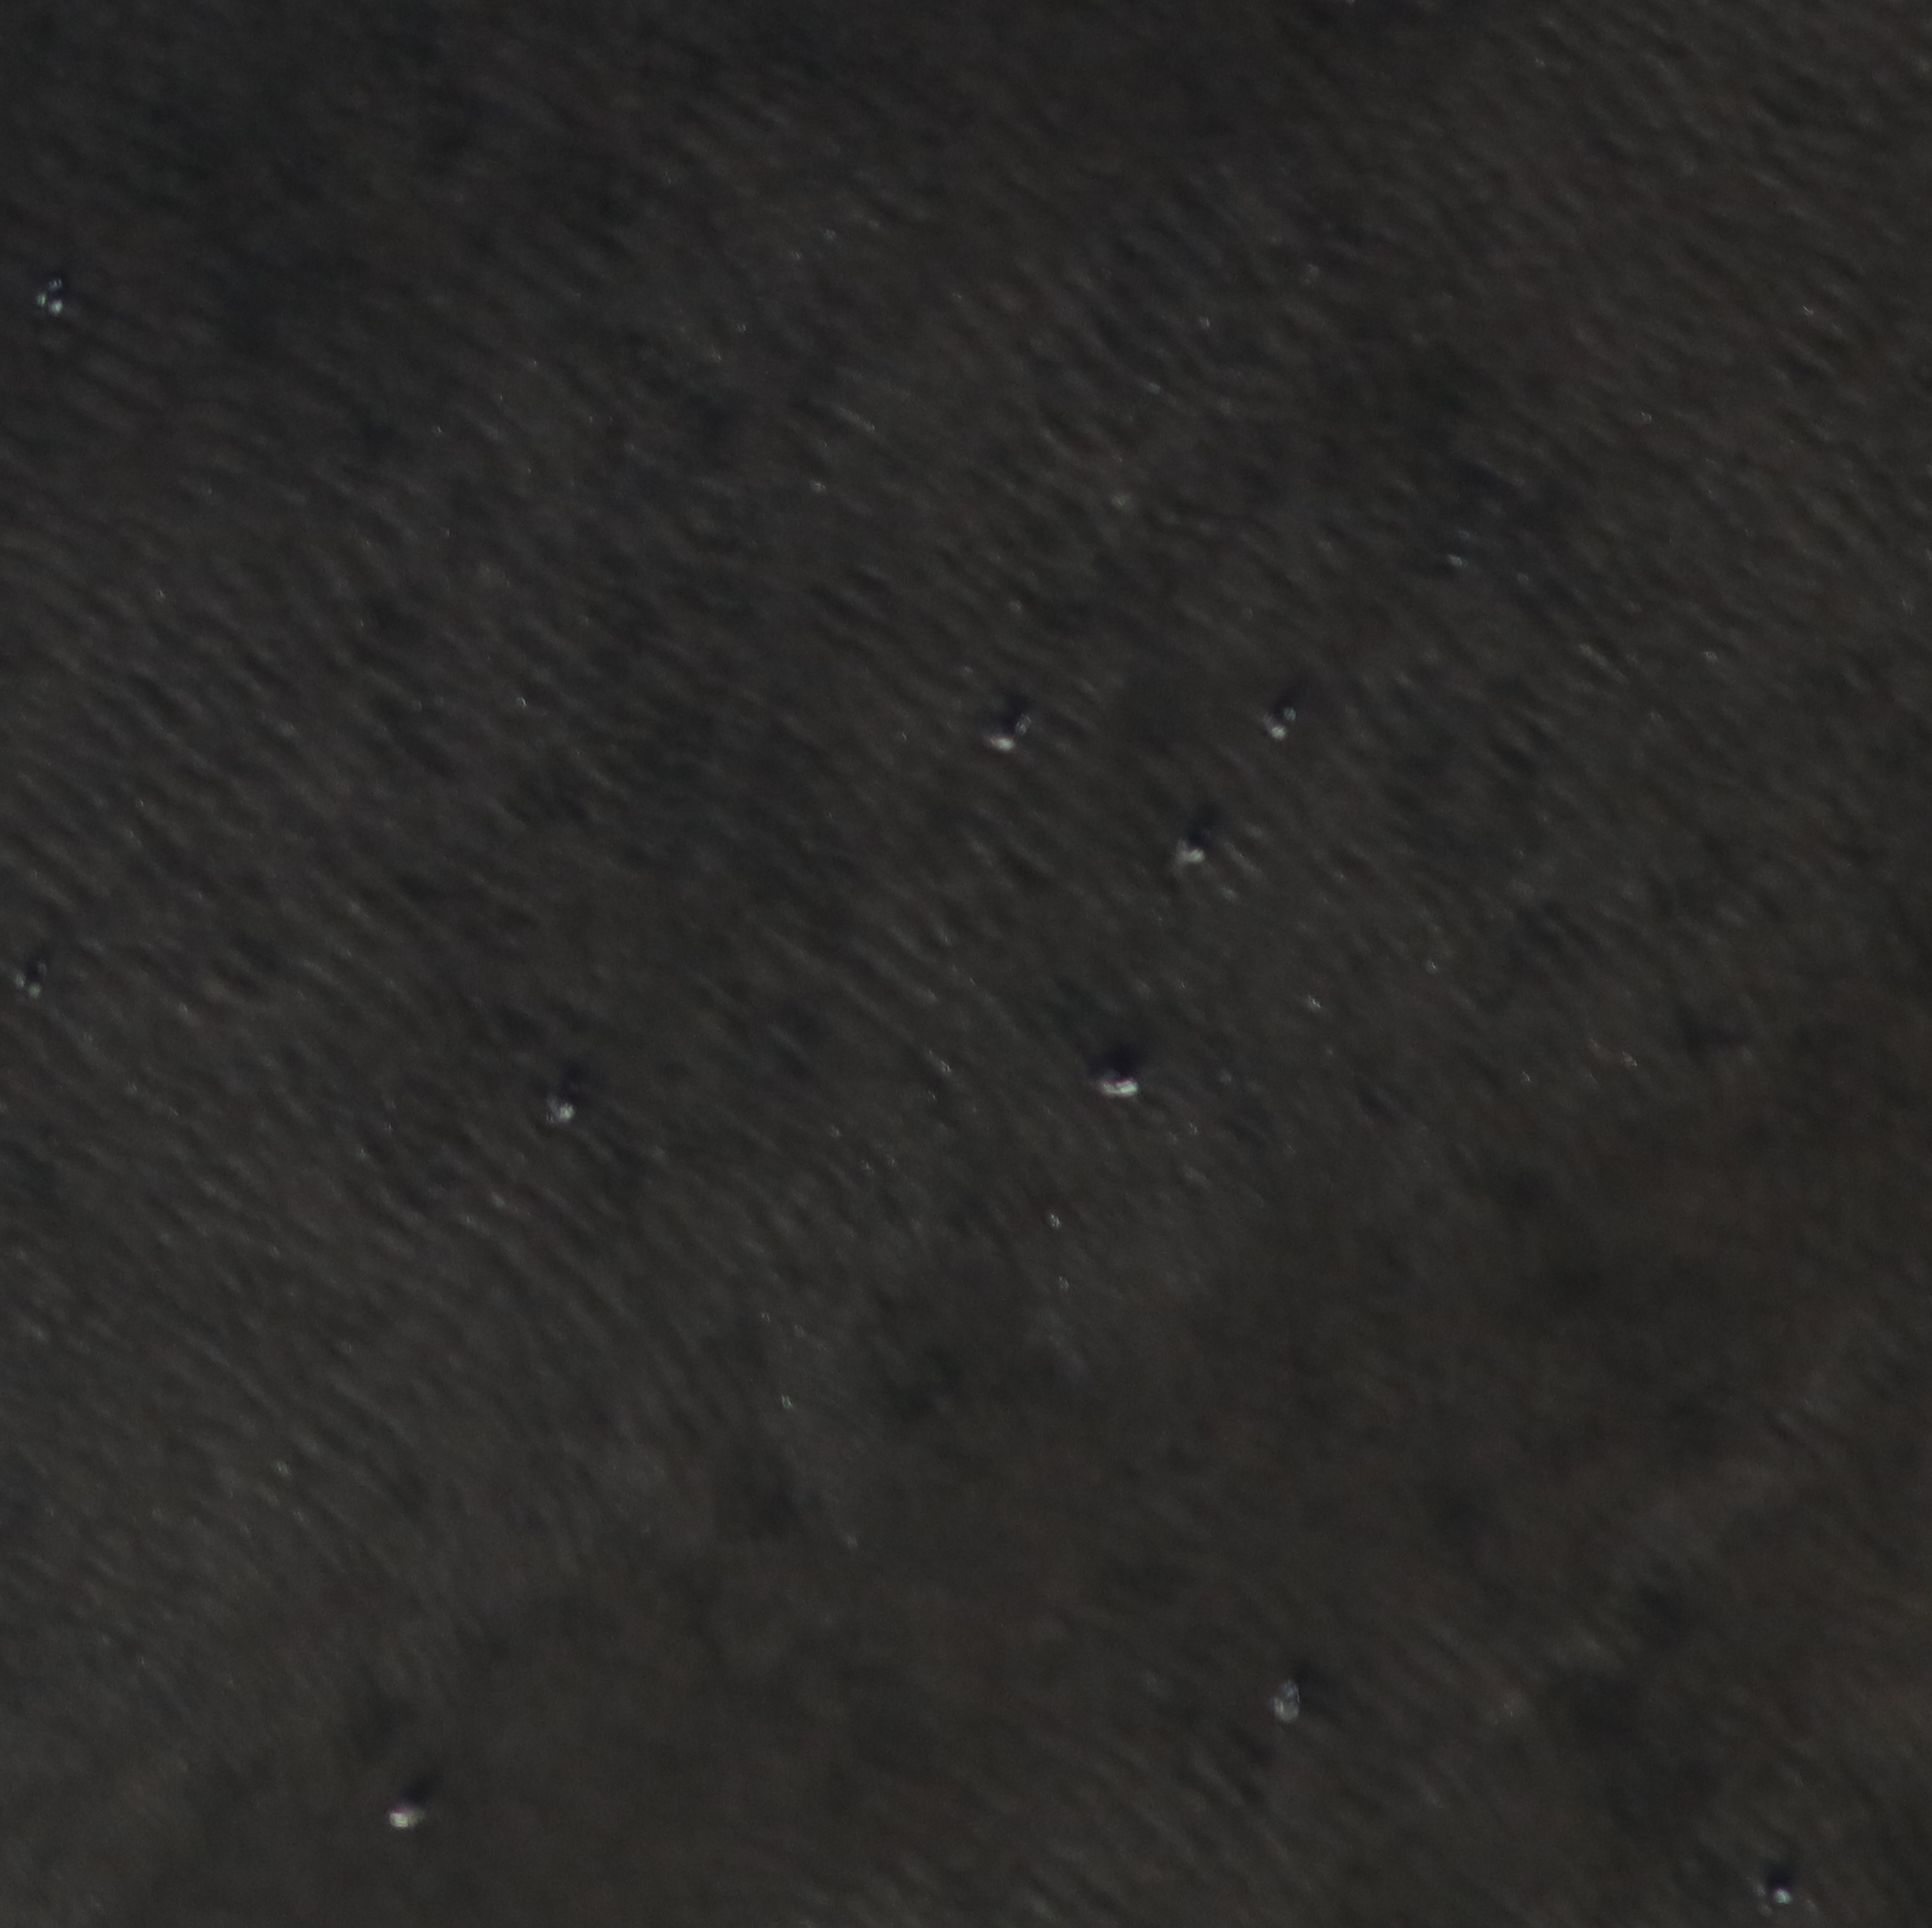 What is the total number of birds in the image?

10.